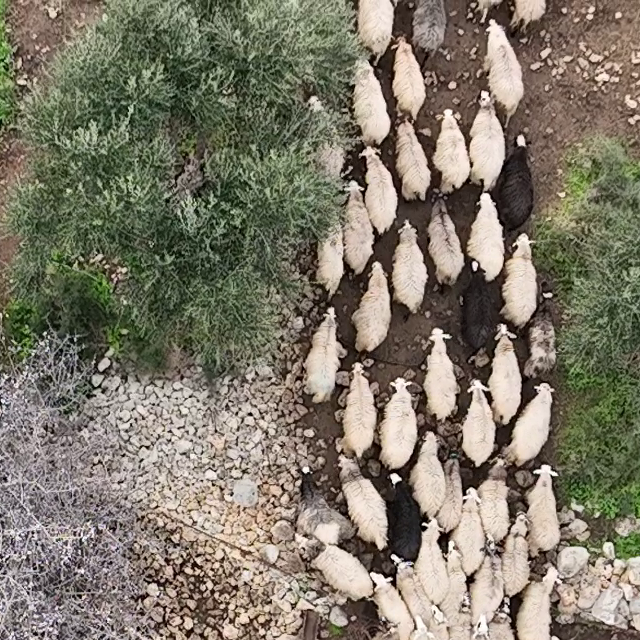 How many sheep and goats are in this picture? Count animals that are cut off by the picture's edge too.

50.